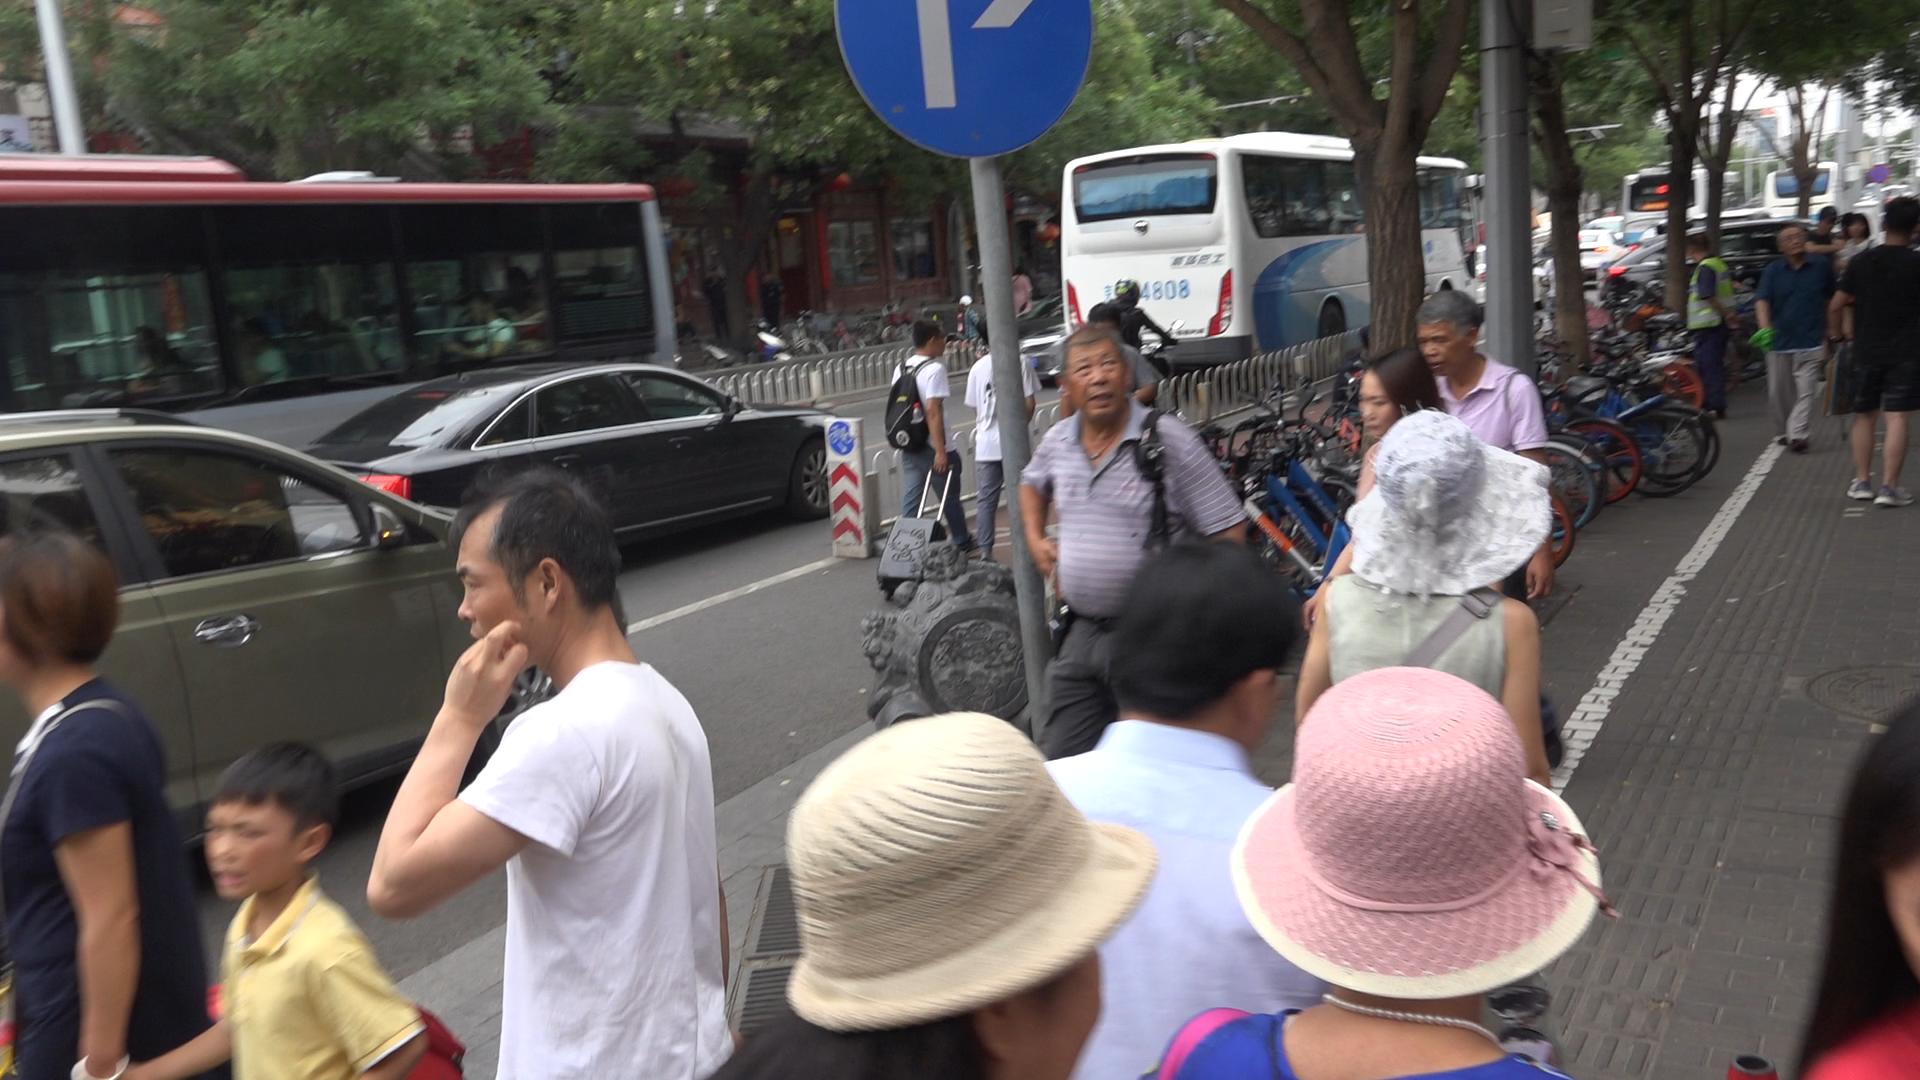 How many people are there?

28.